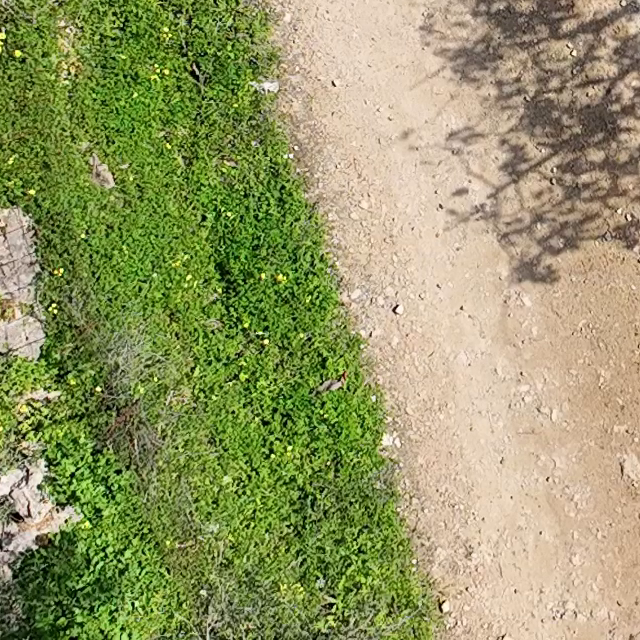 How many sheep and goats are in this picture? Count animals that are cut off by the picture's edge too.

0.